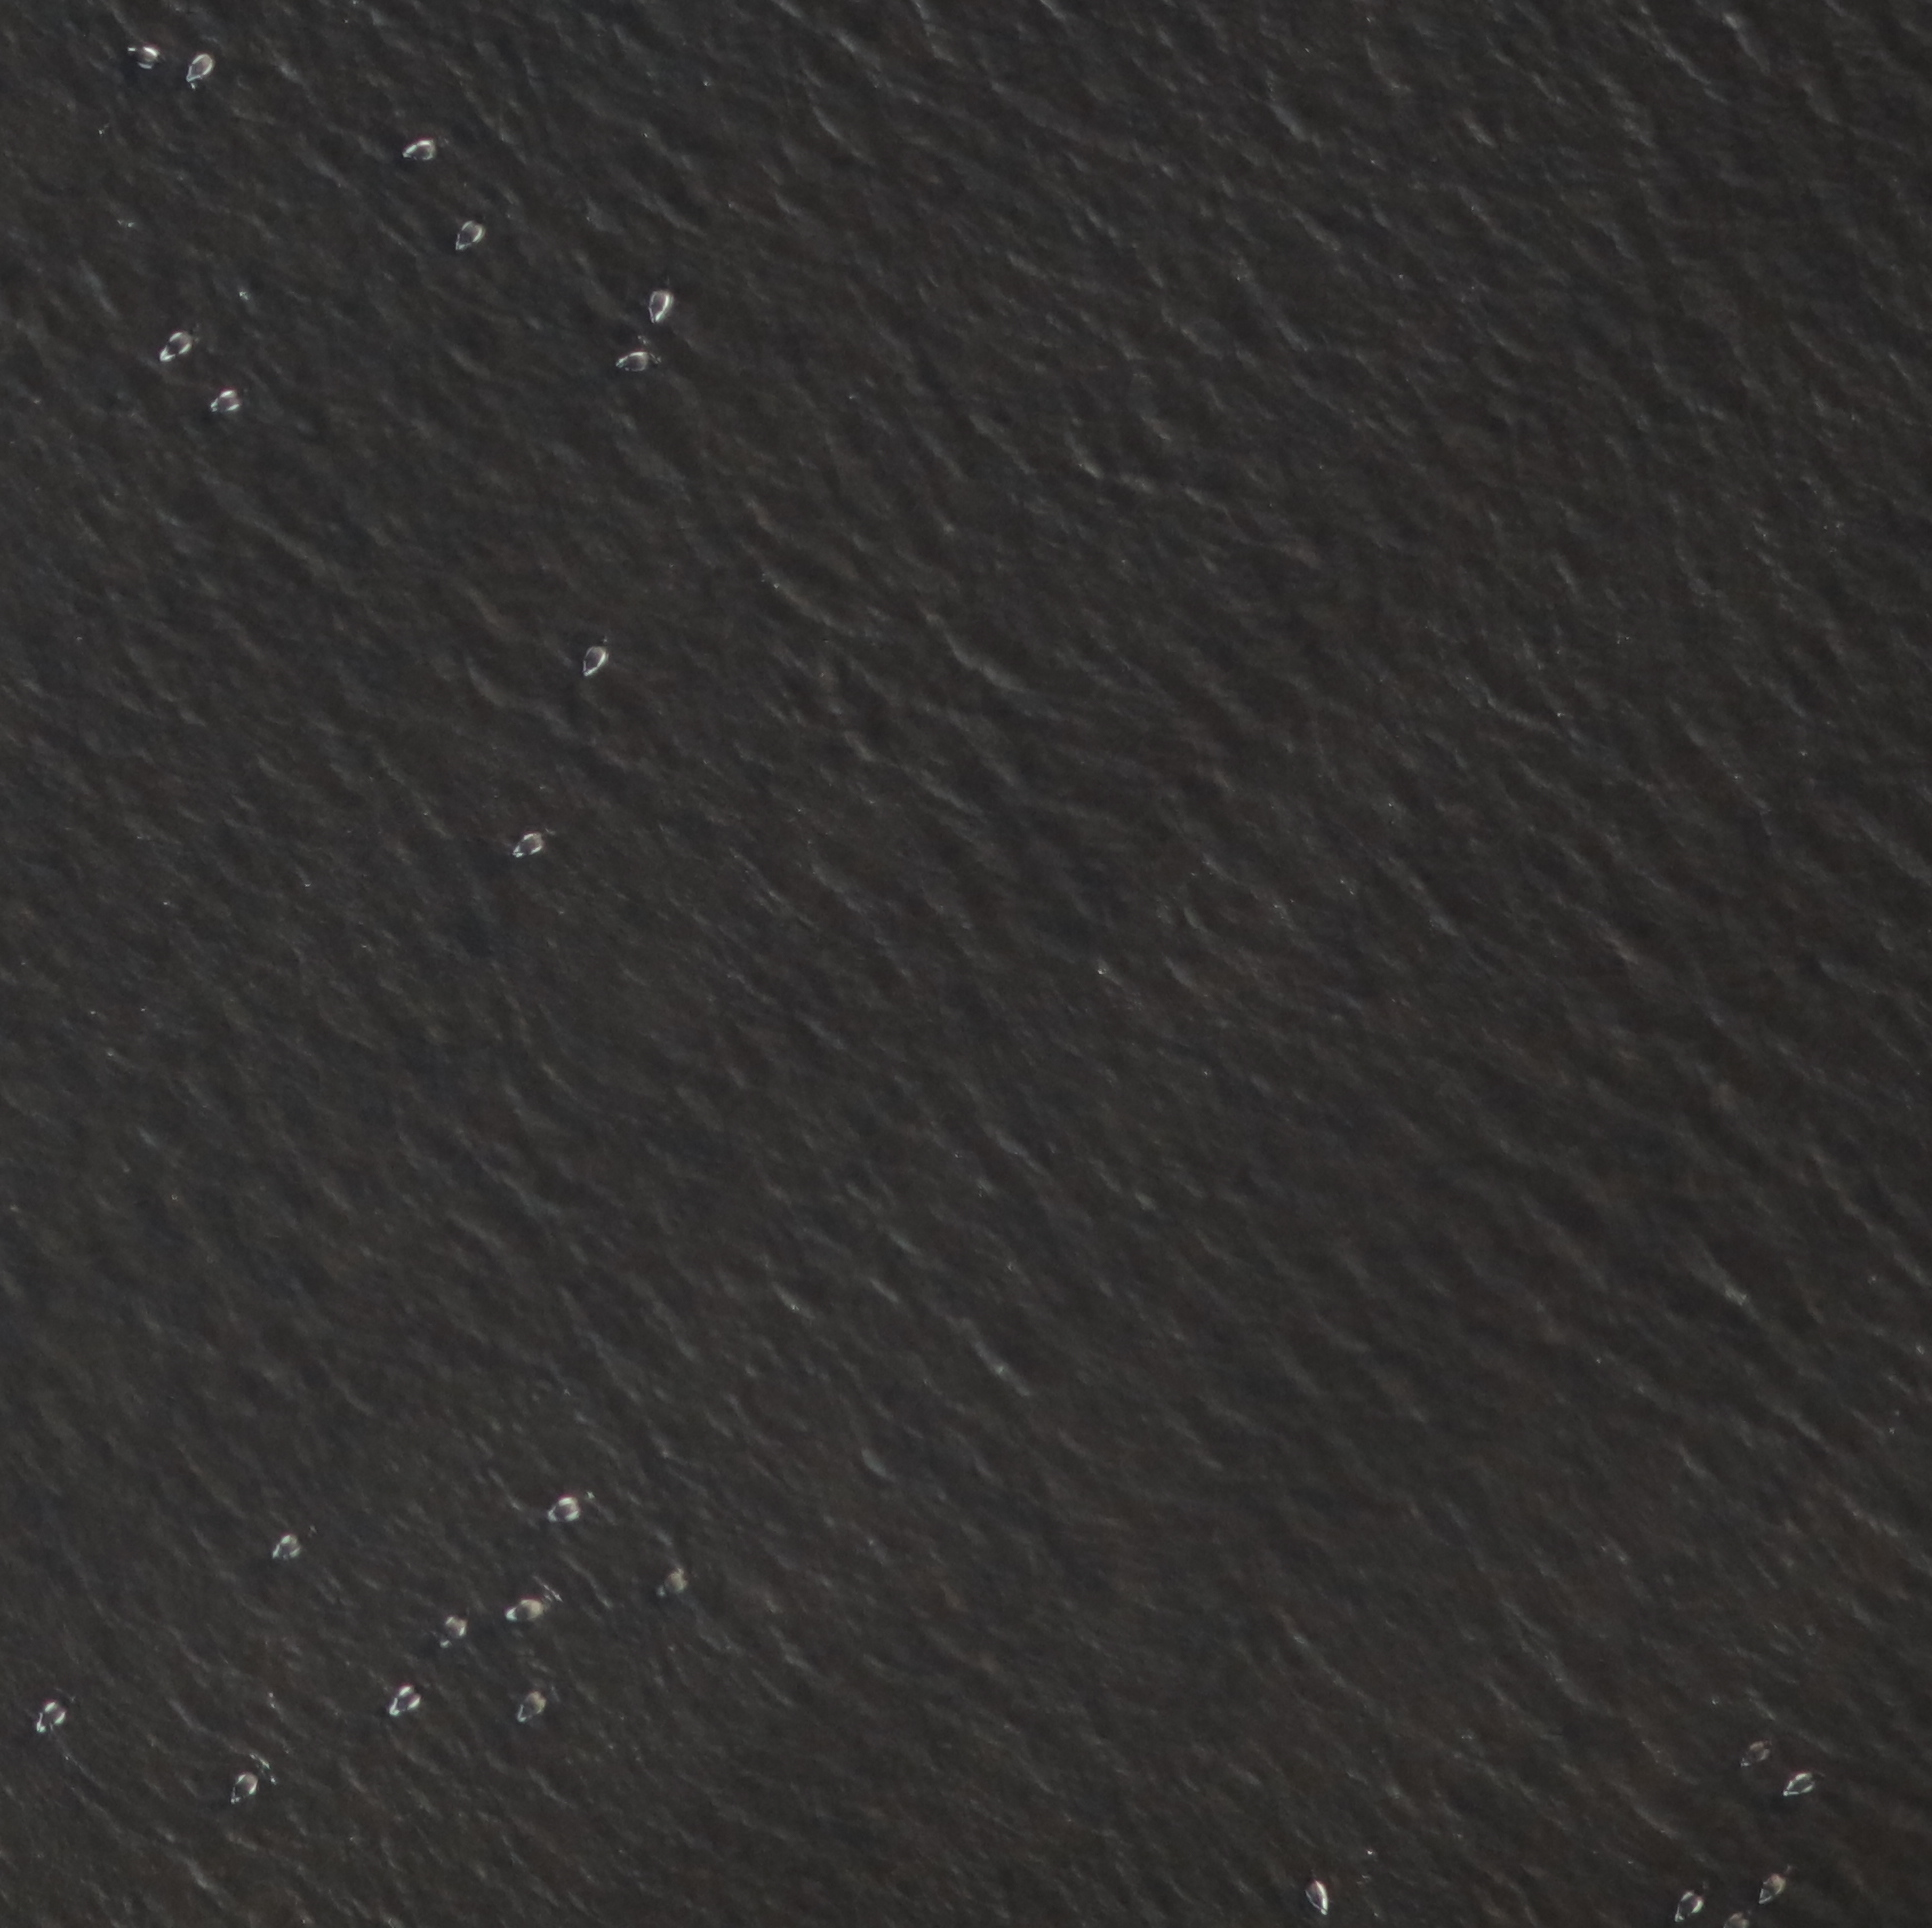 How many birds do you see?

25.